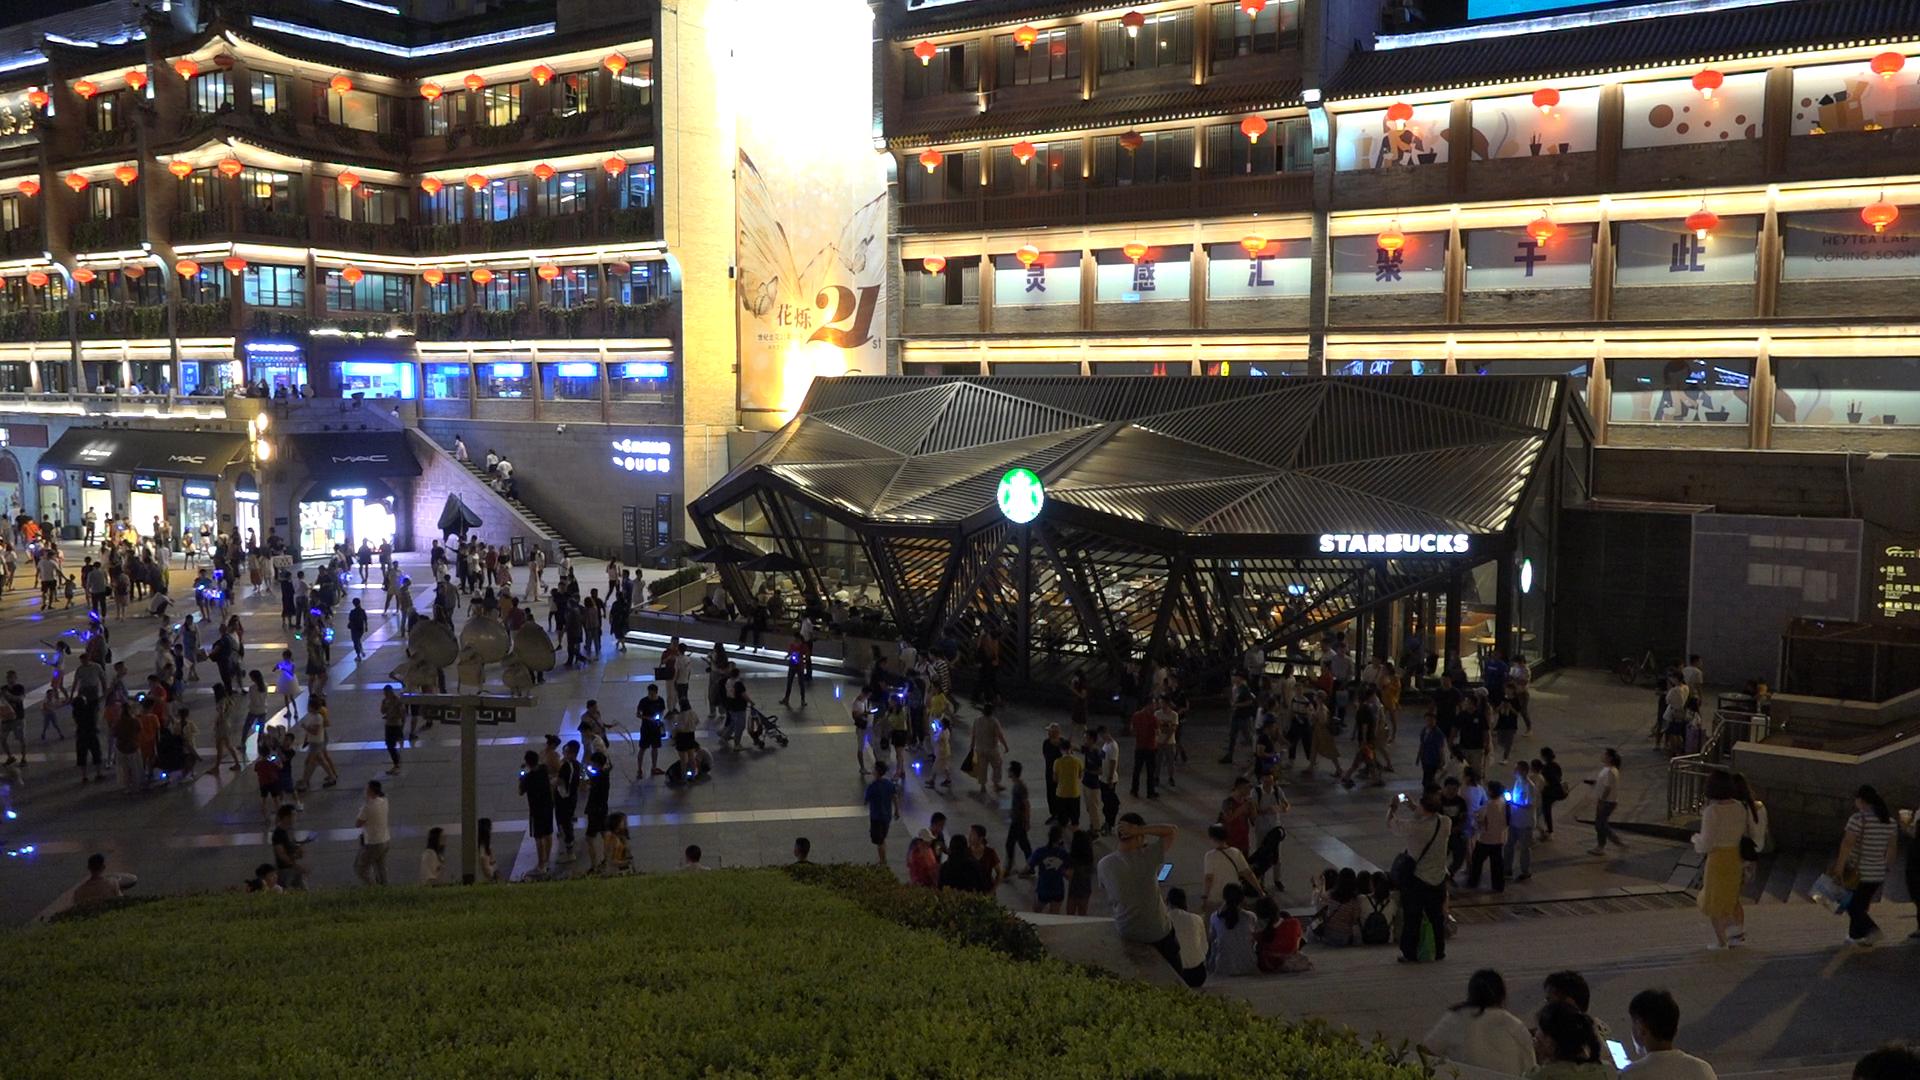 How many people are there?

309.